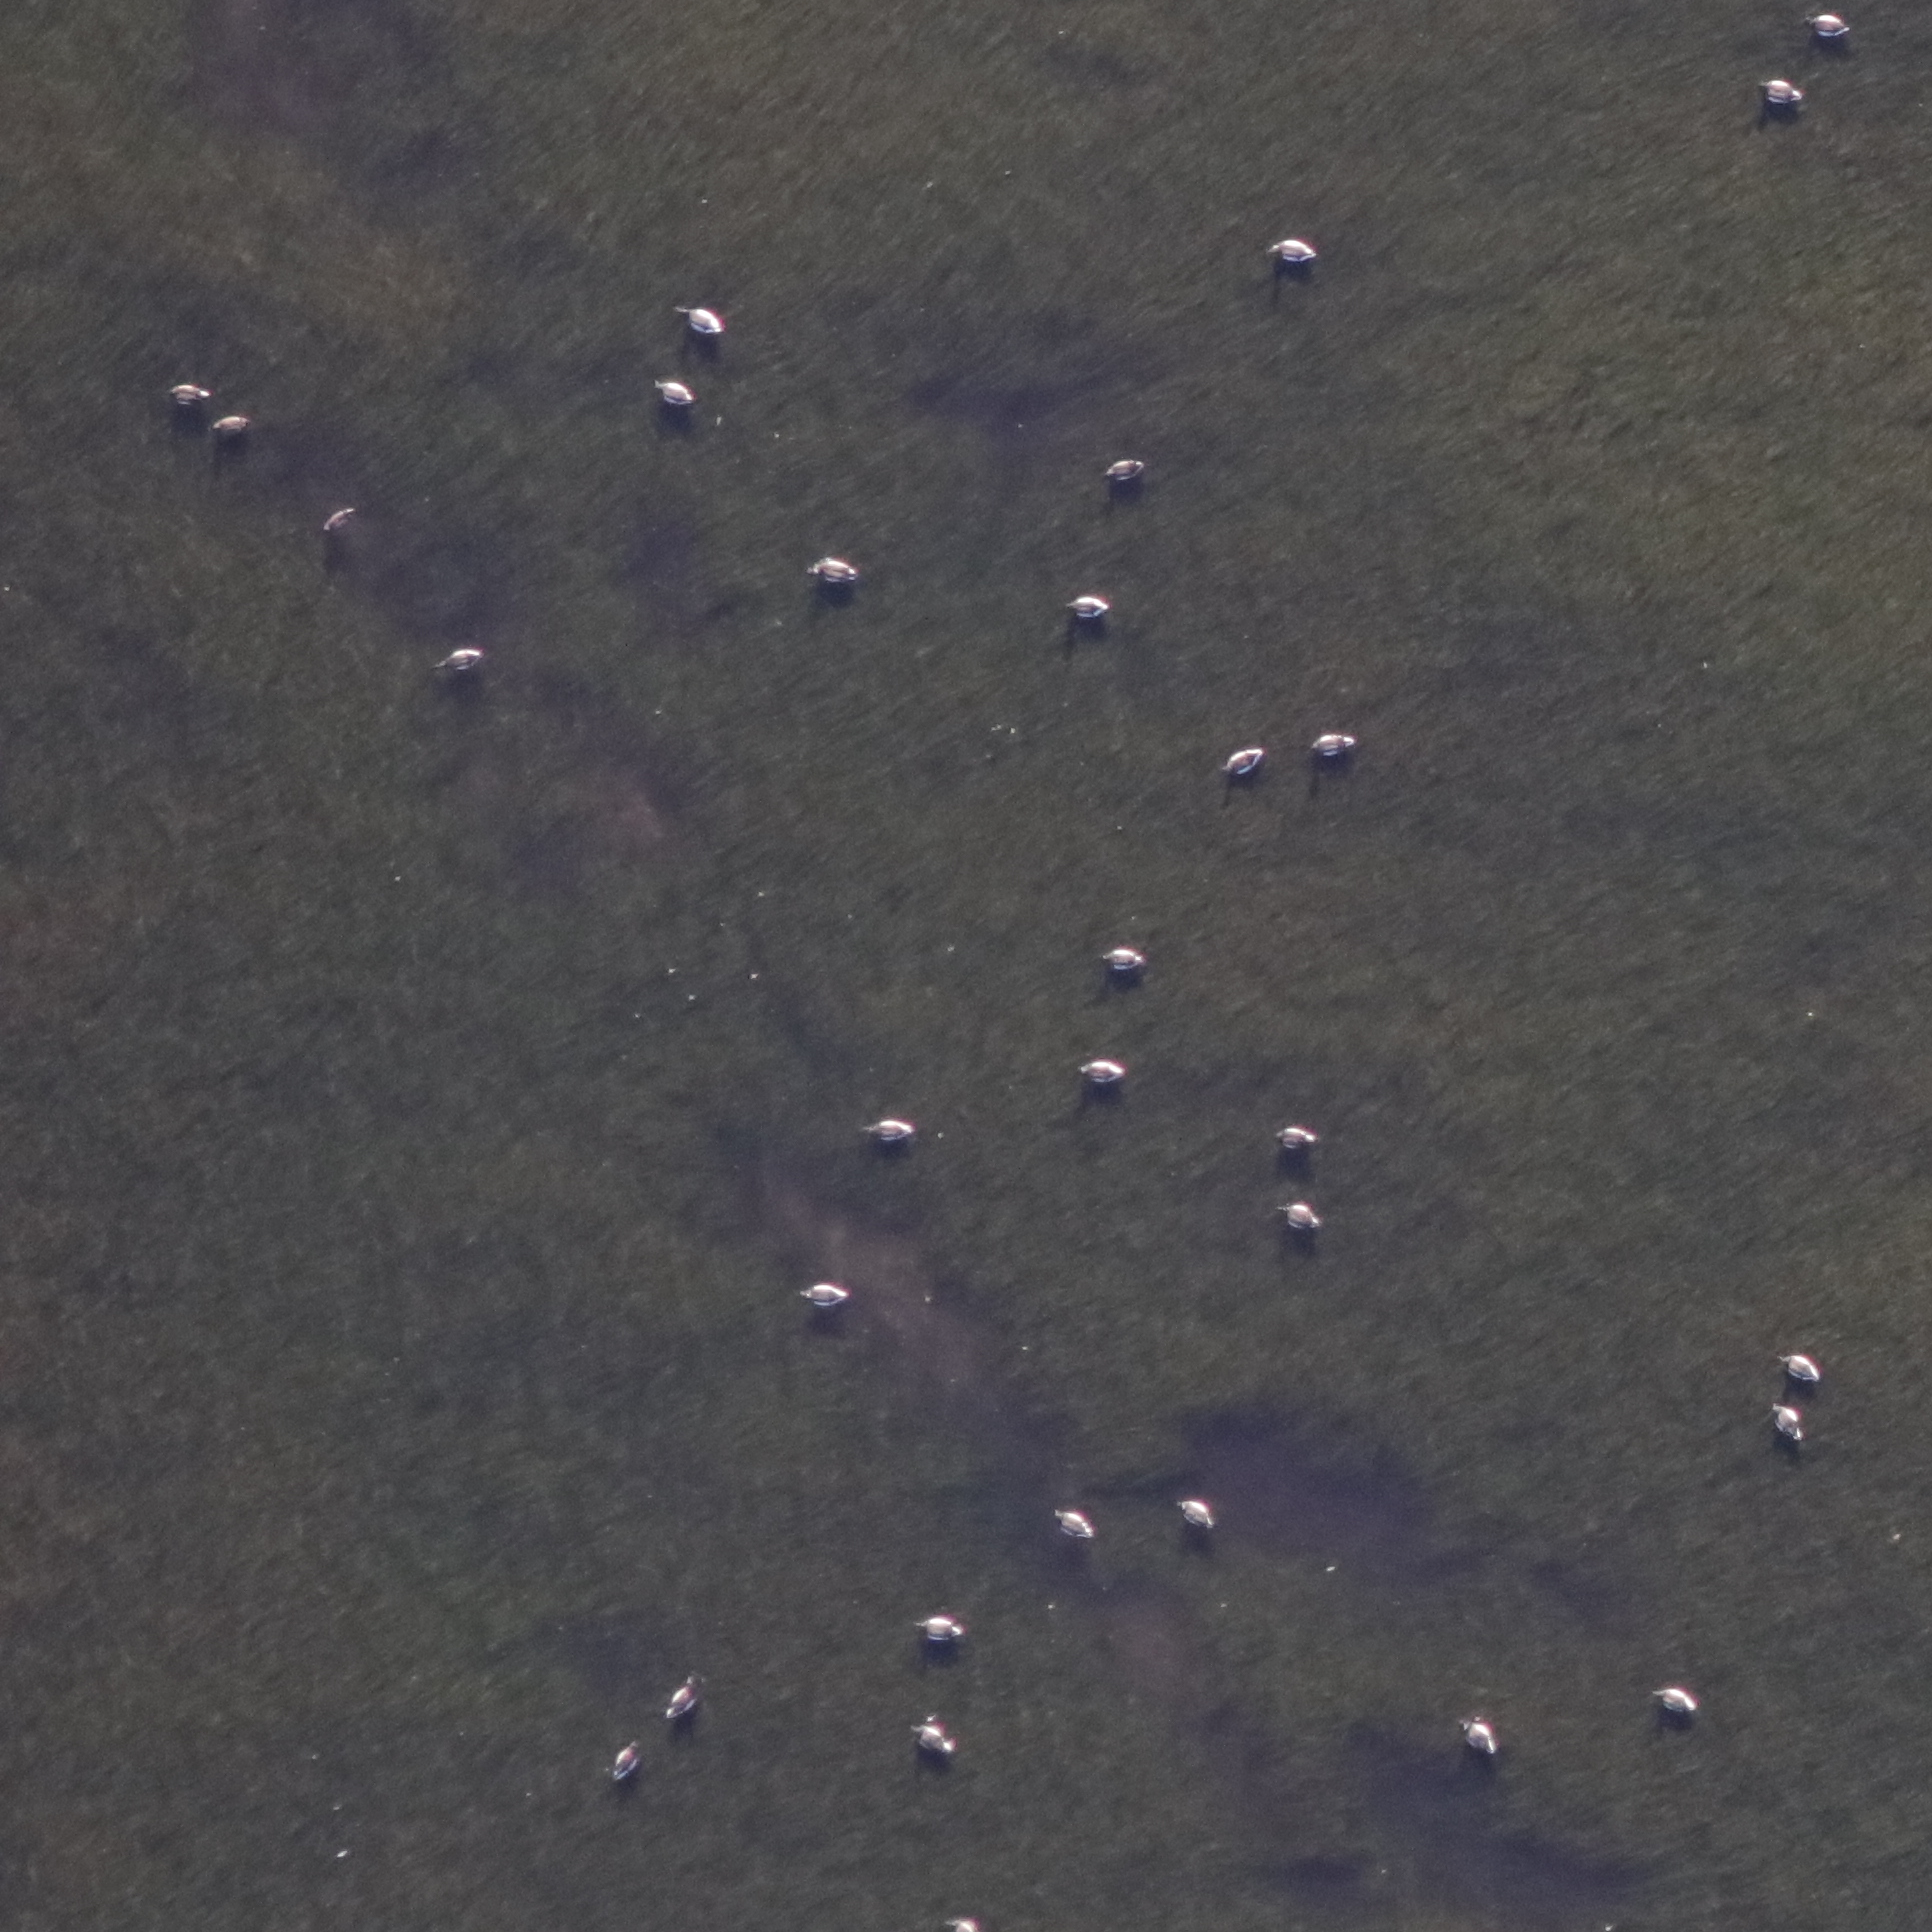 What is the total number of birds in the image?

30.